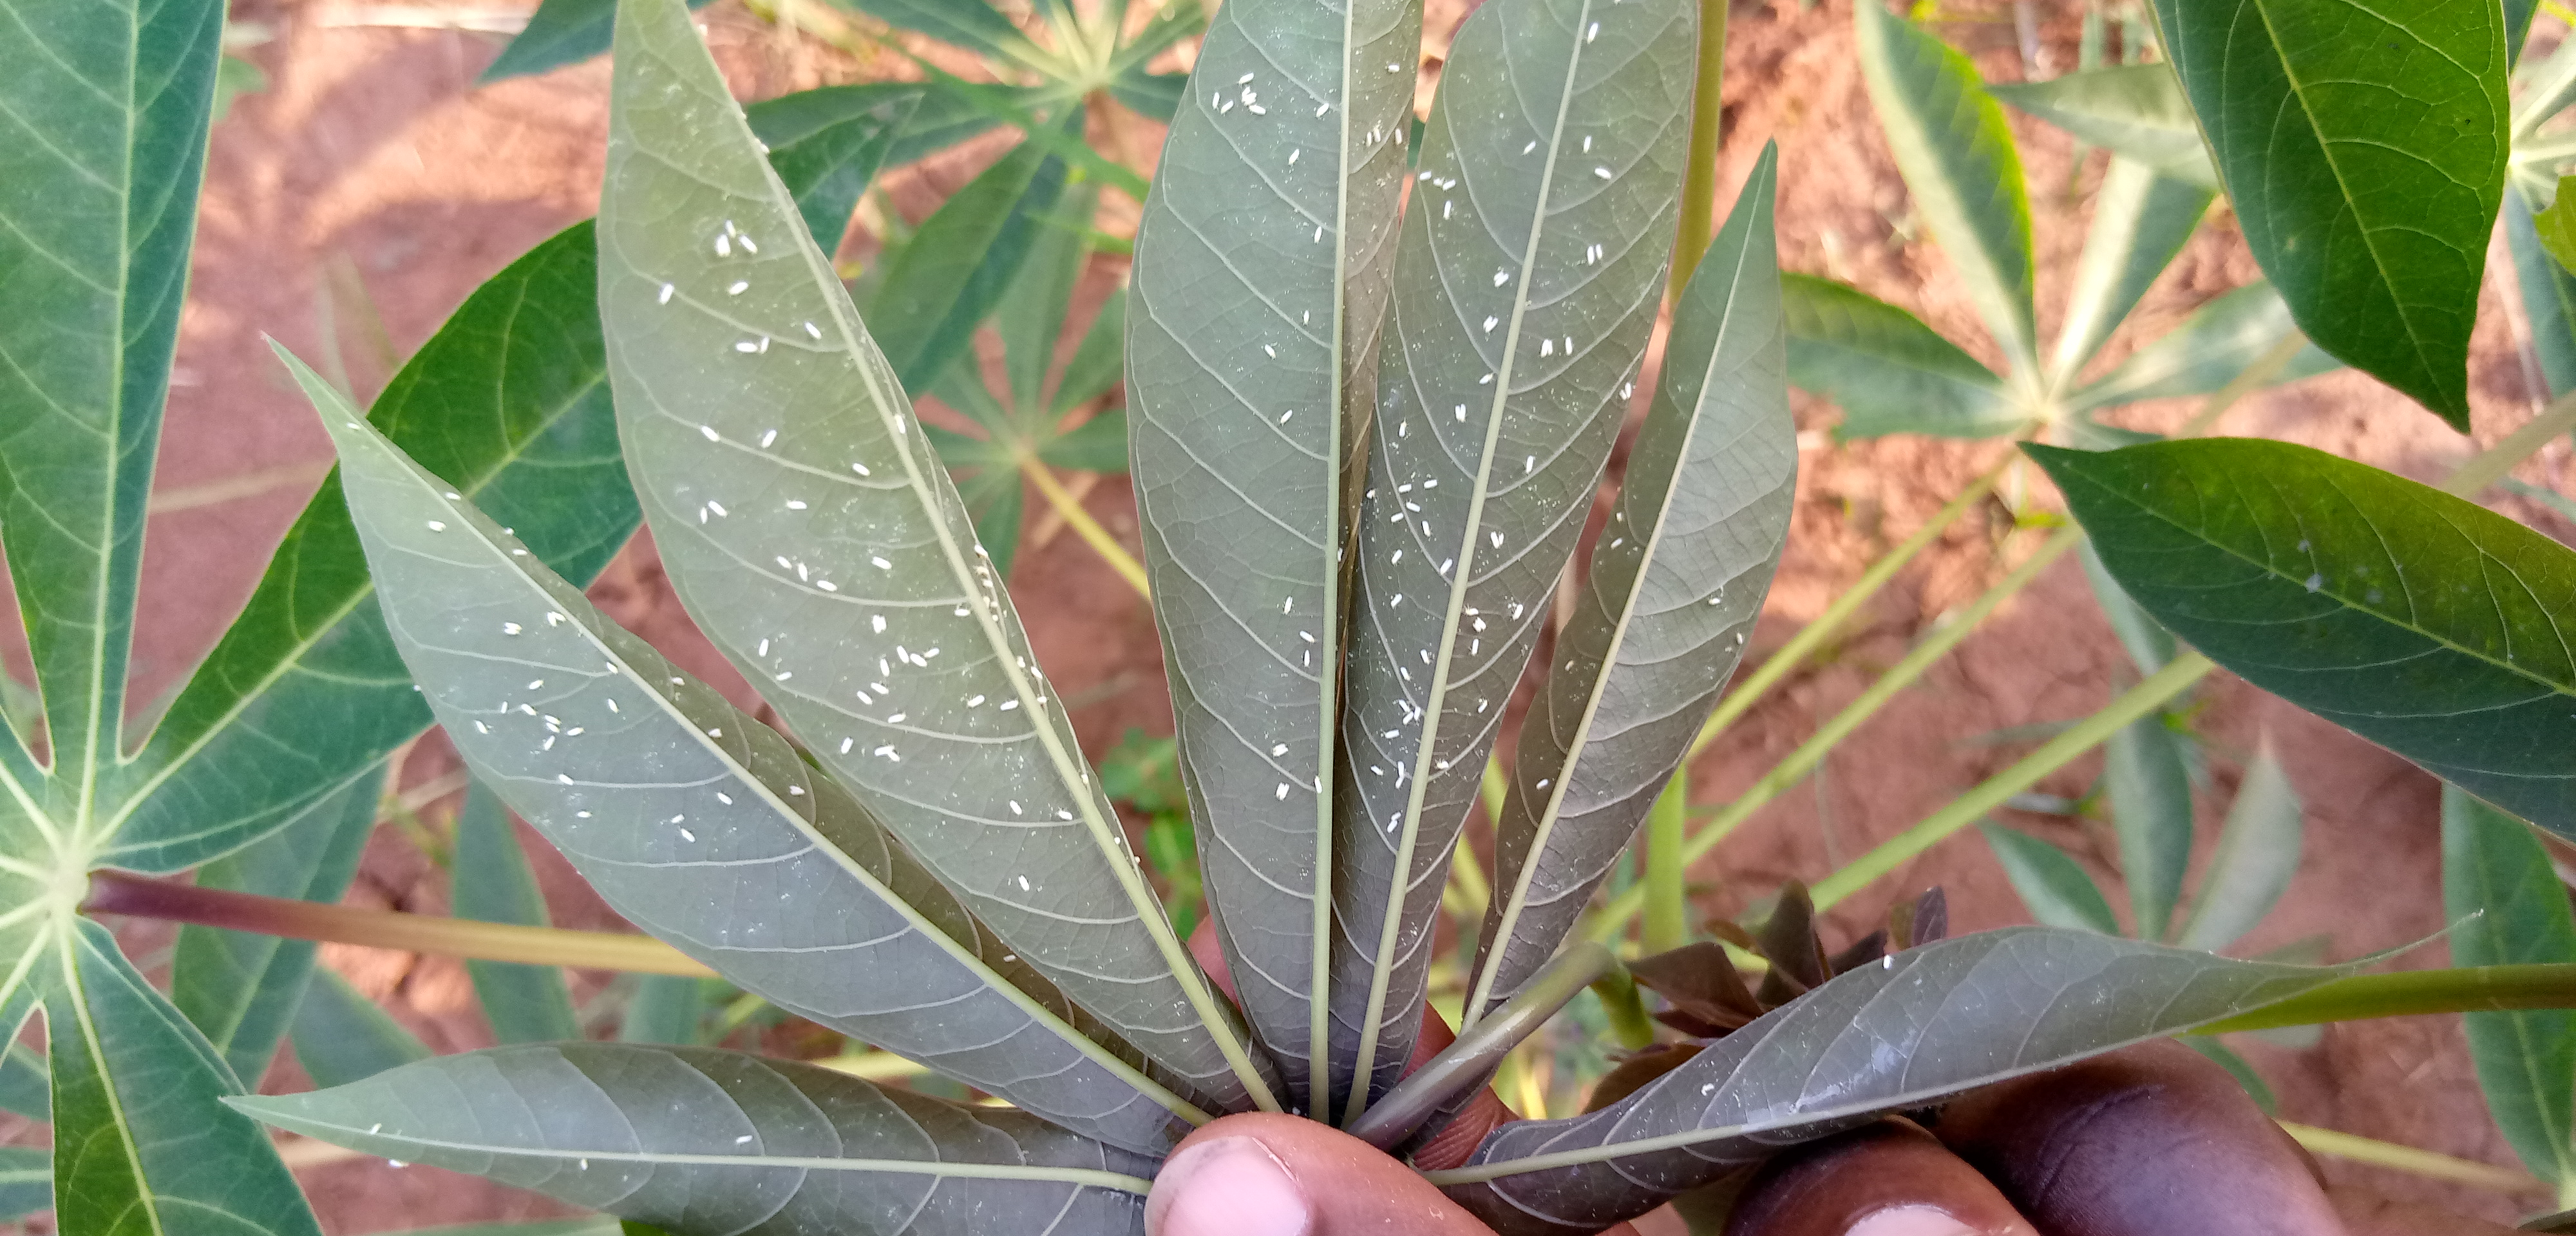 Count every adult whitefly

165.